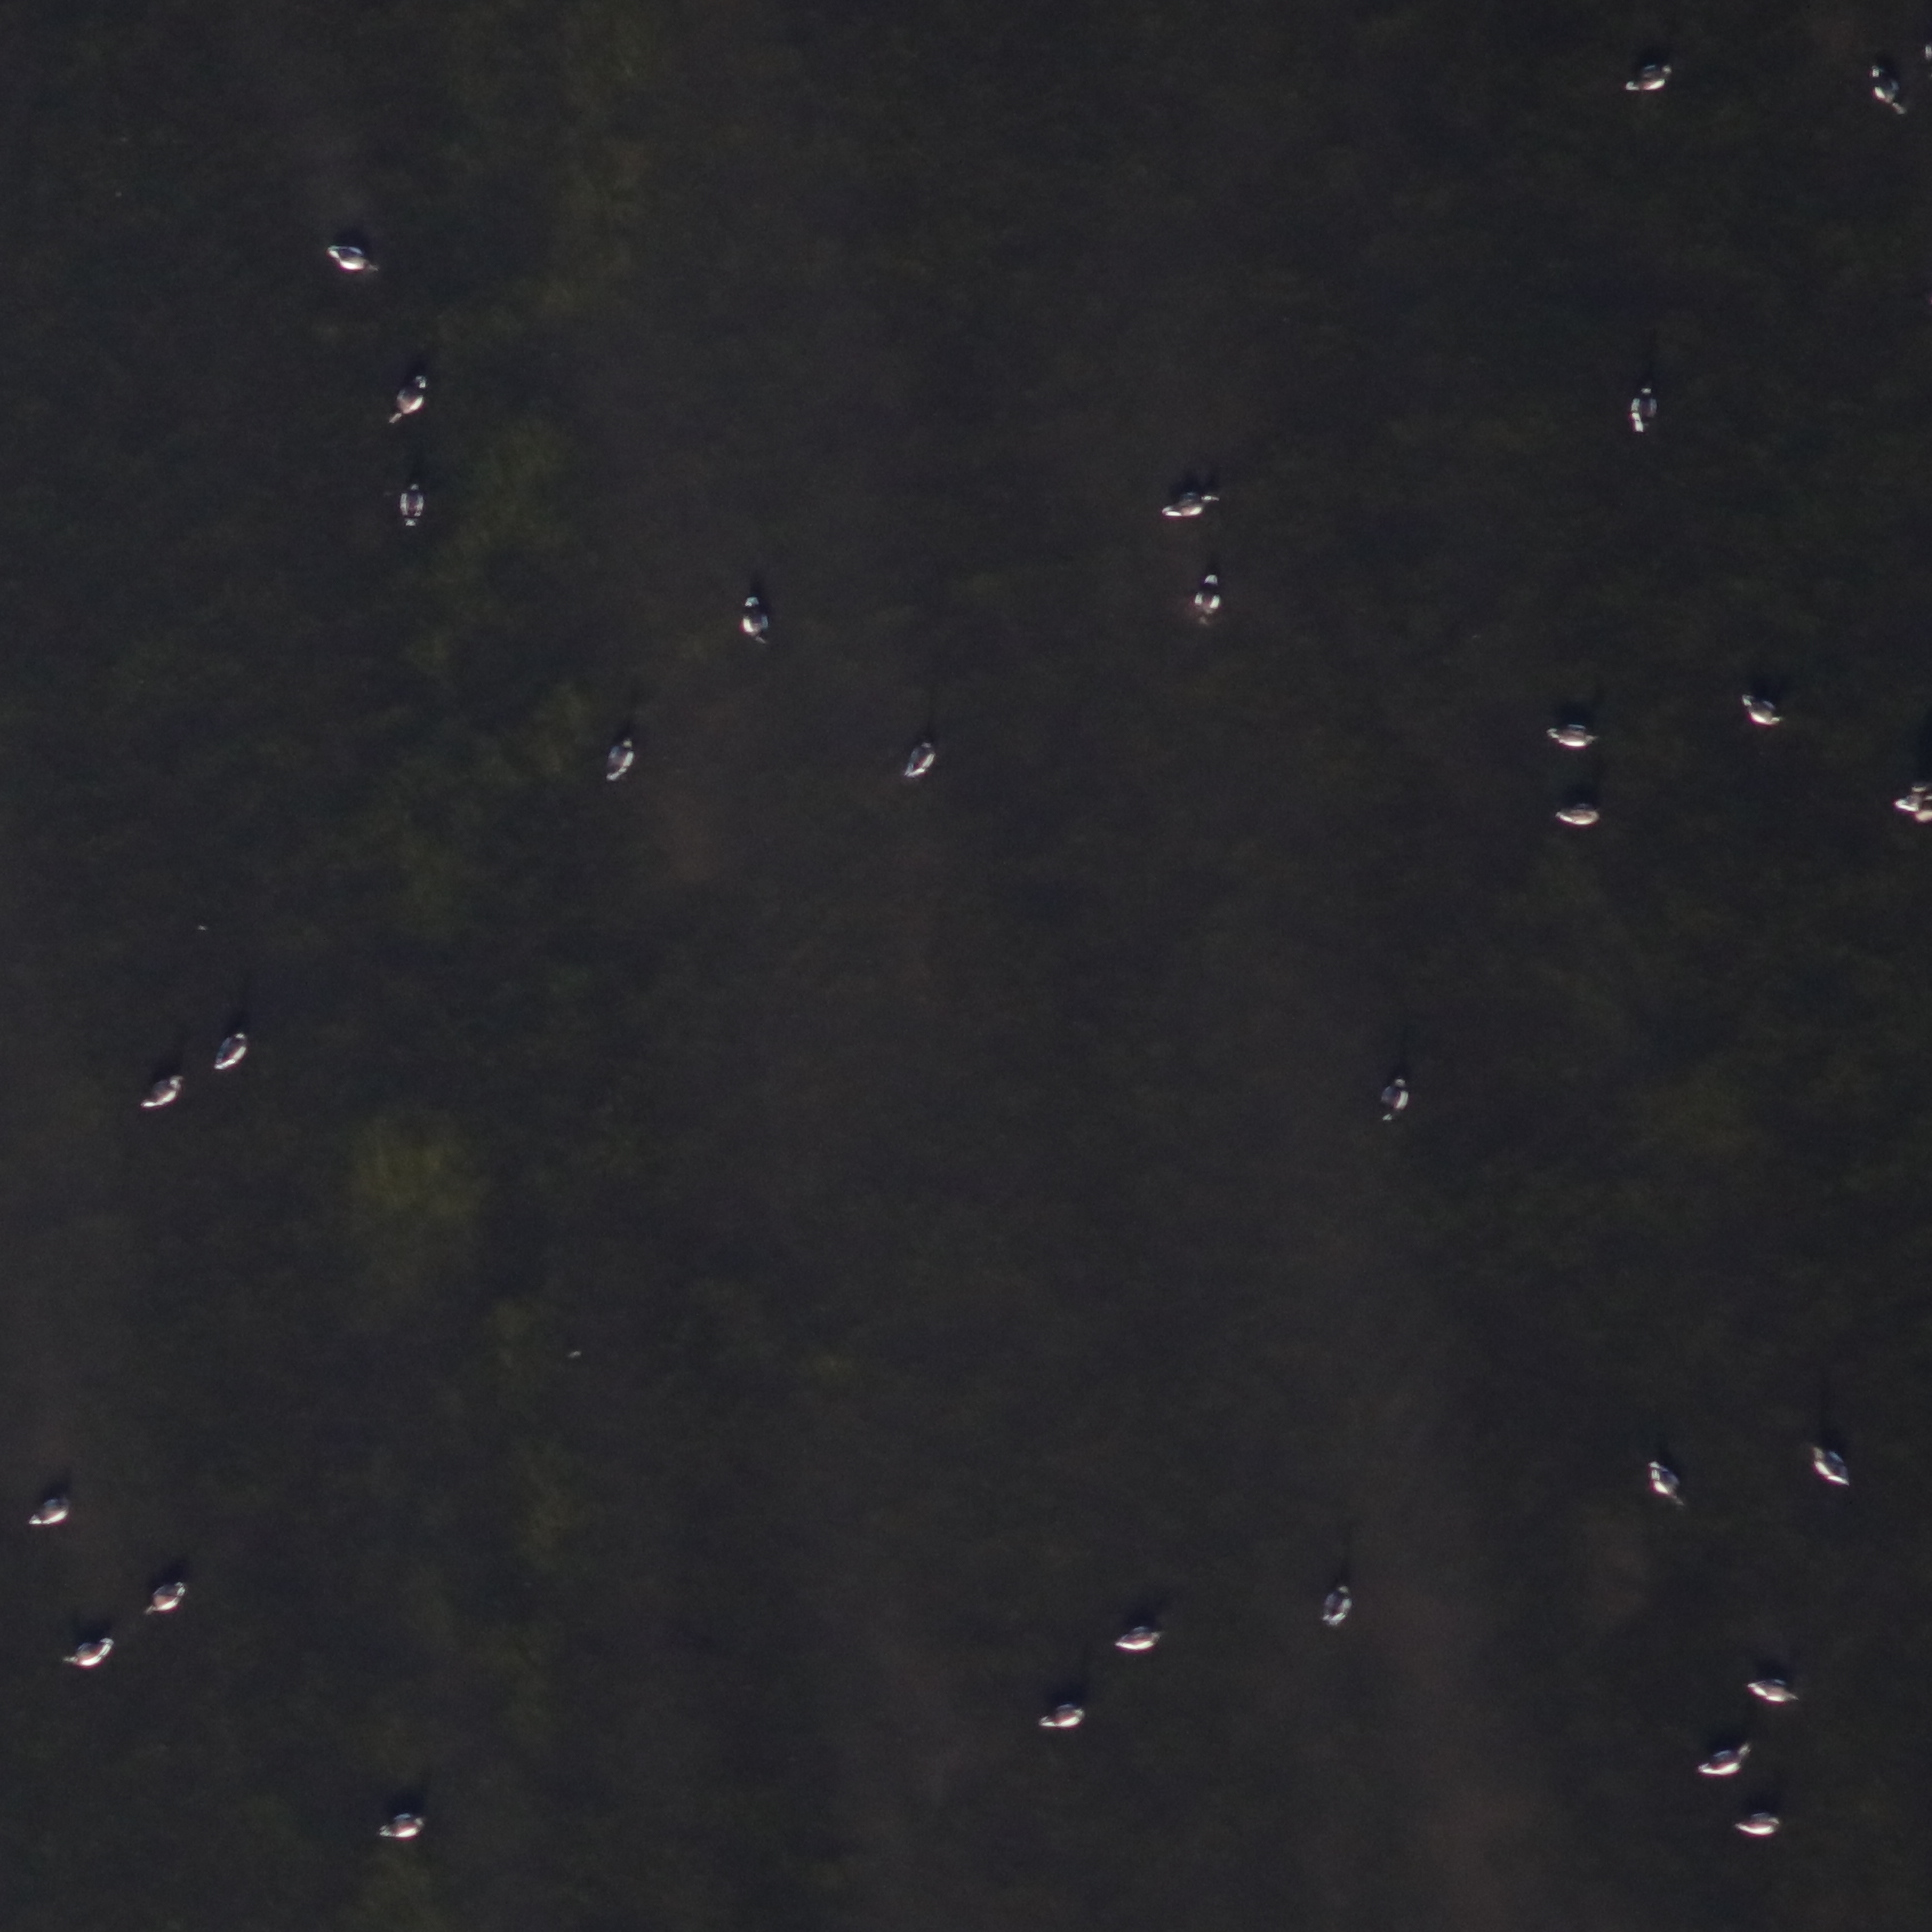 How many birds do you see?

30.